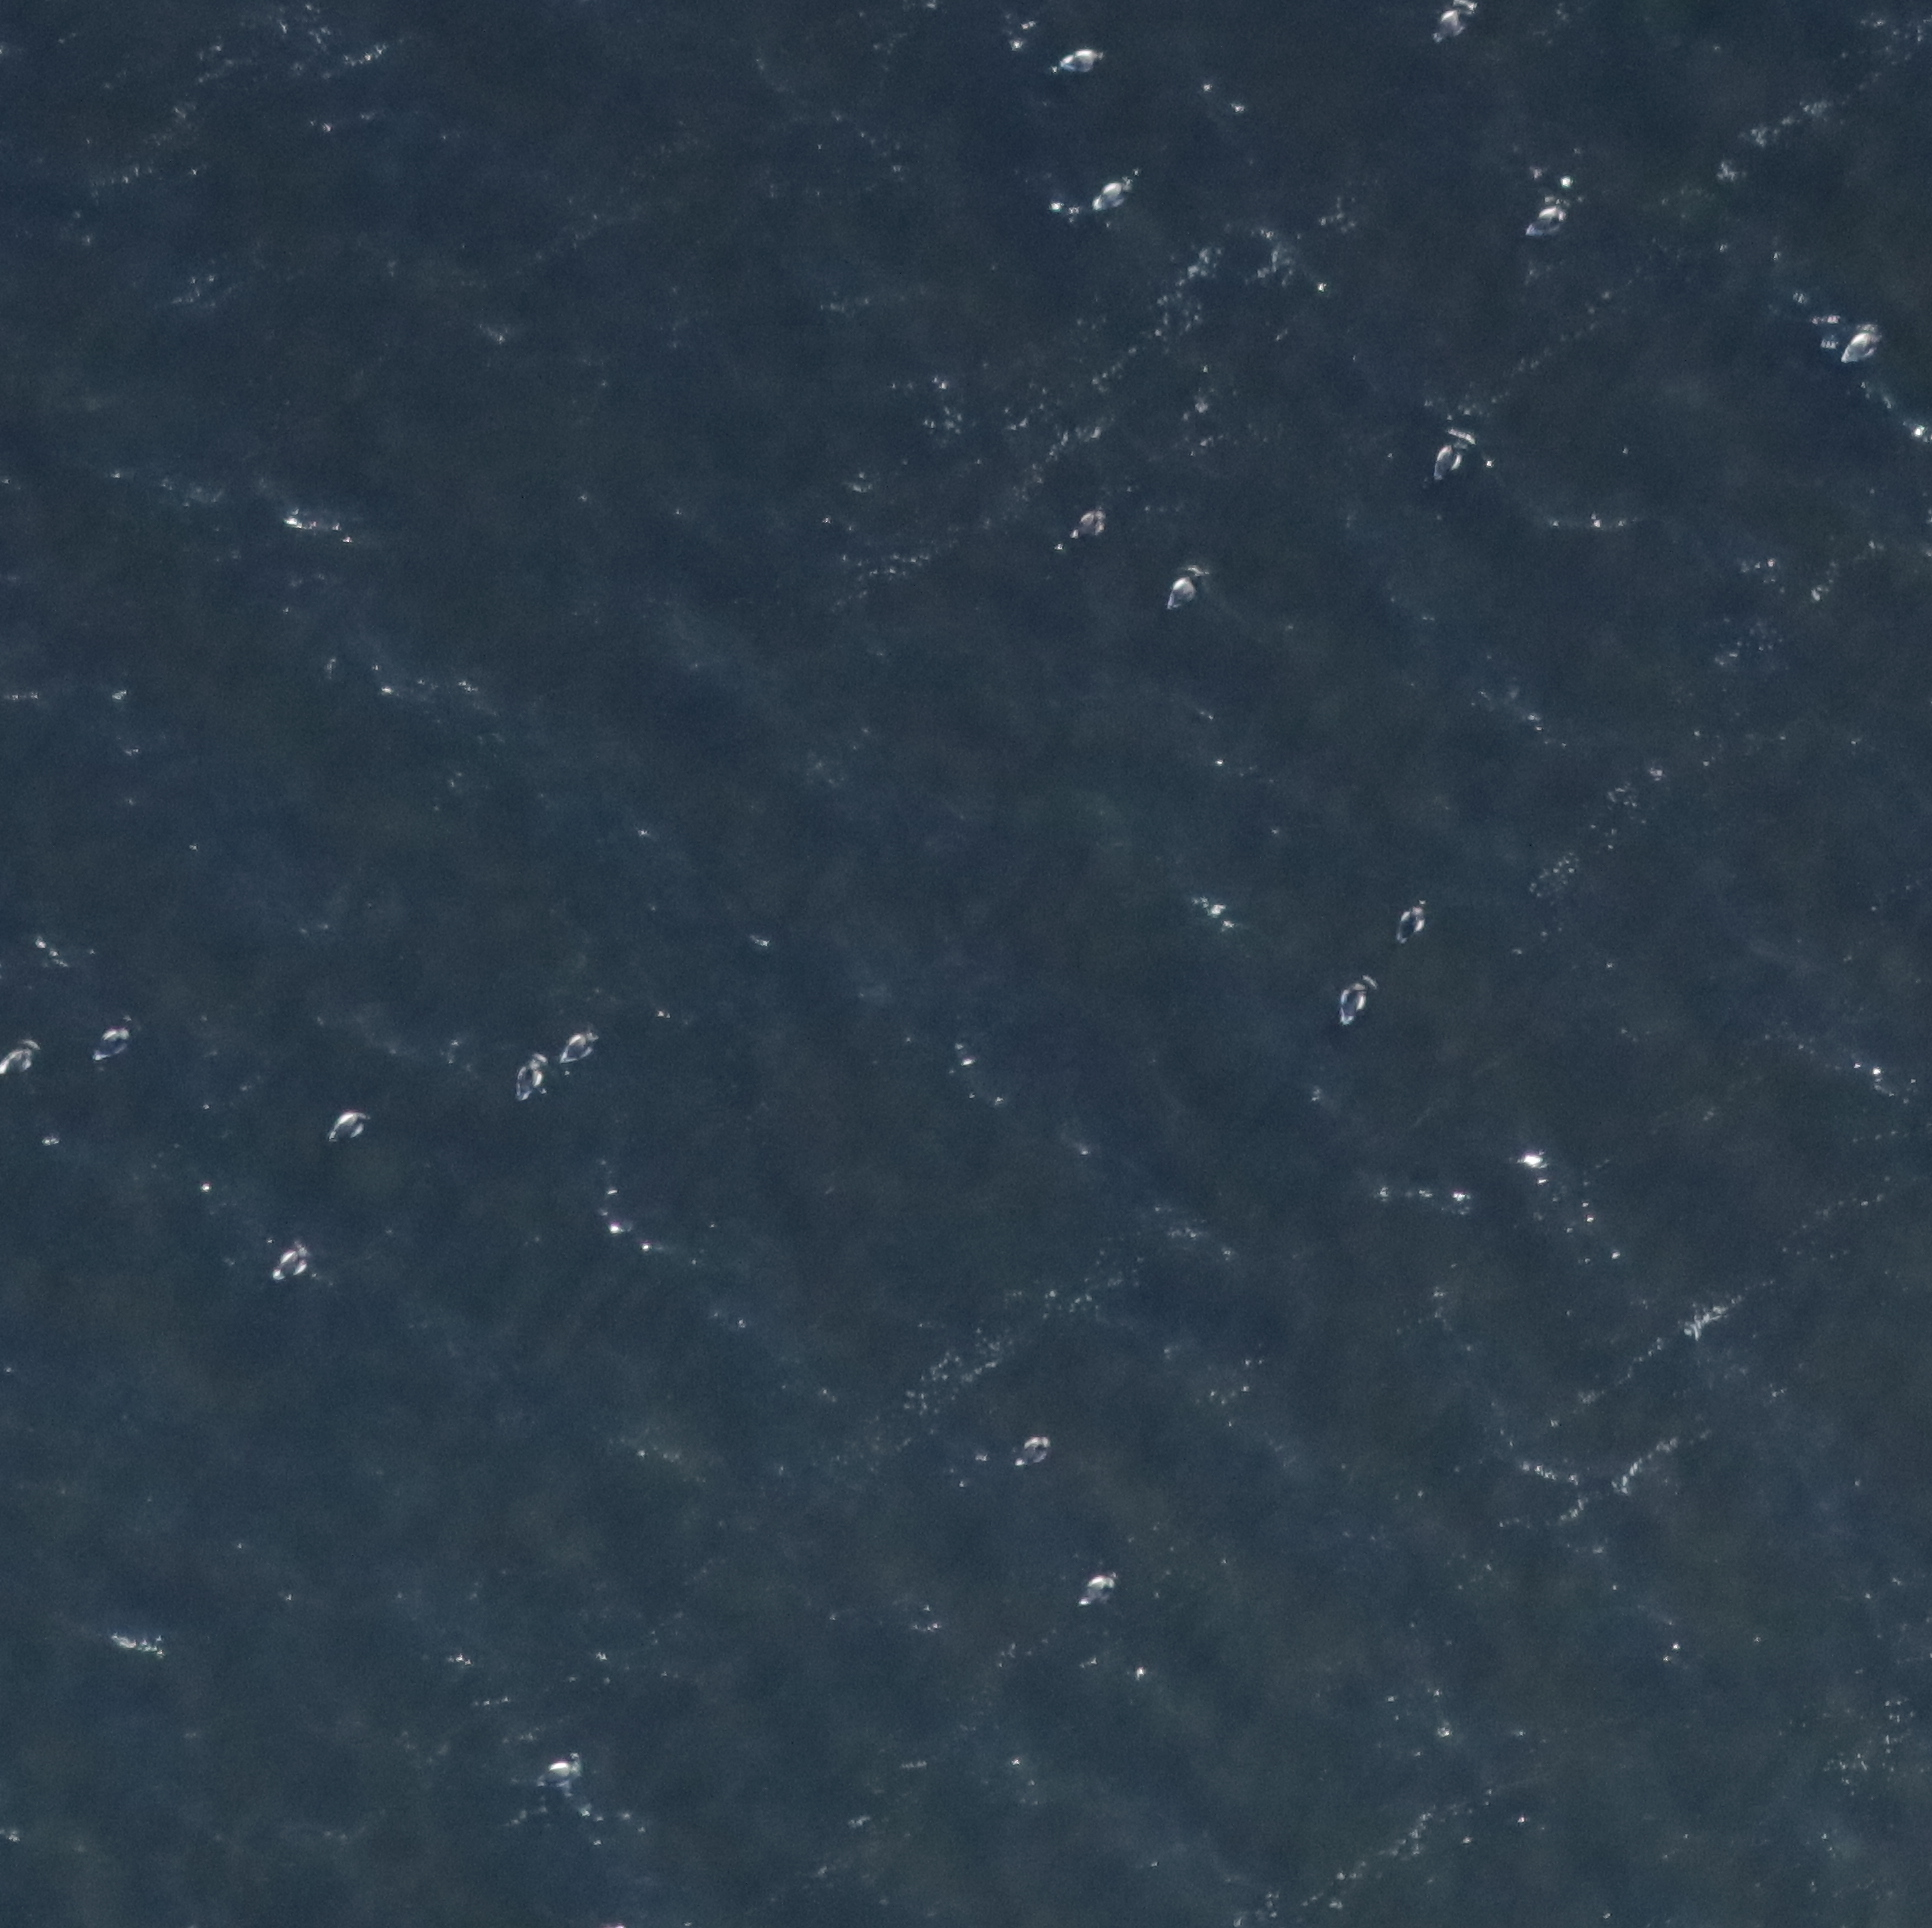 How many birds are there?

19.